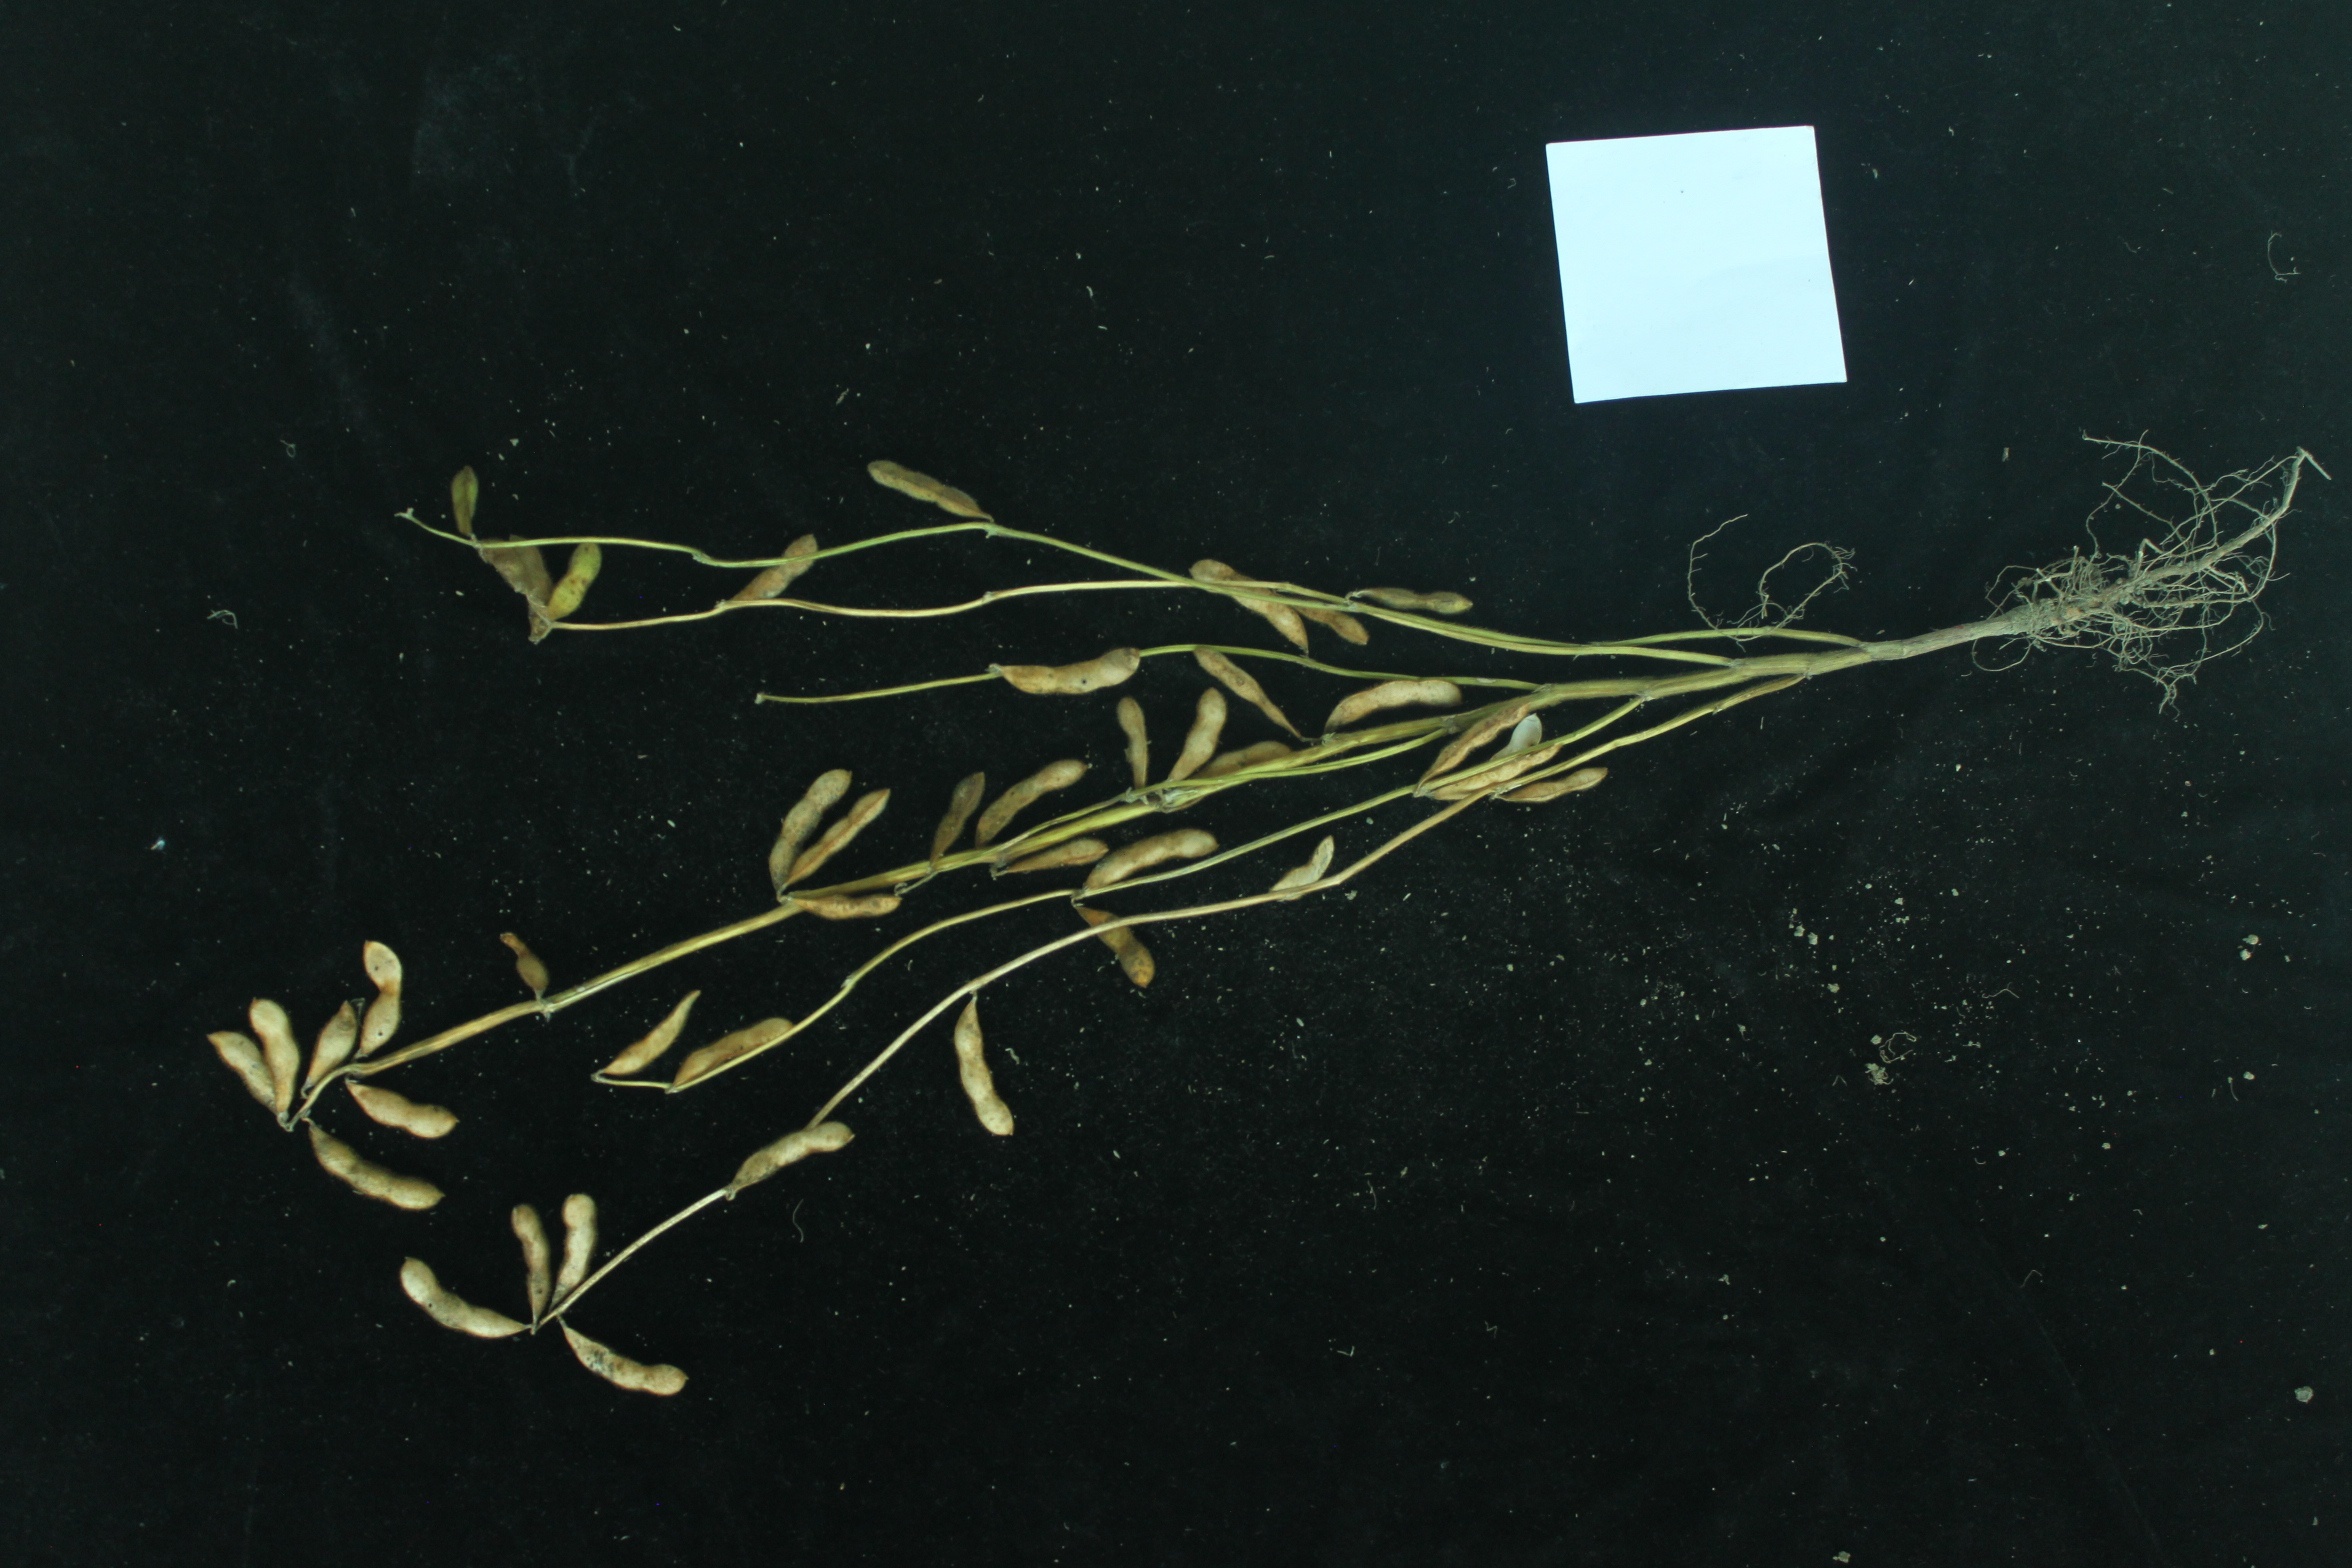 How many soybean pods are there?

41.